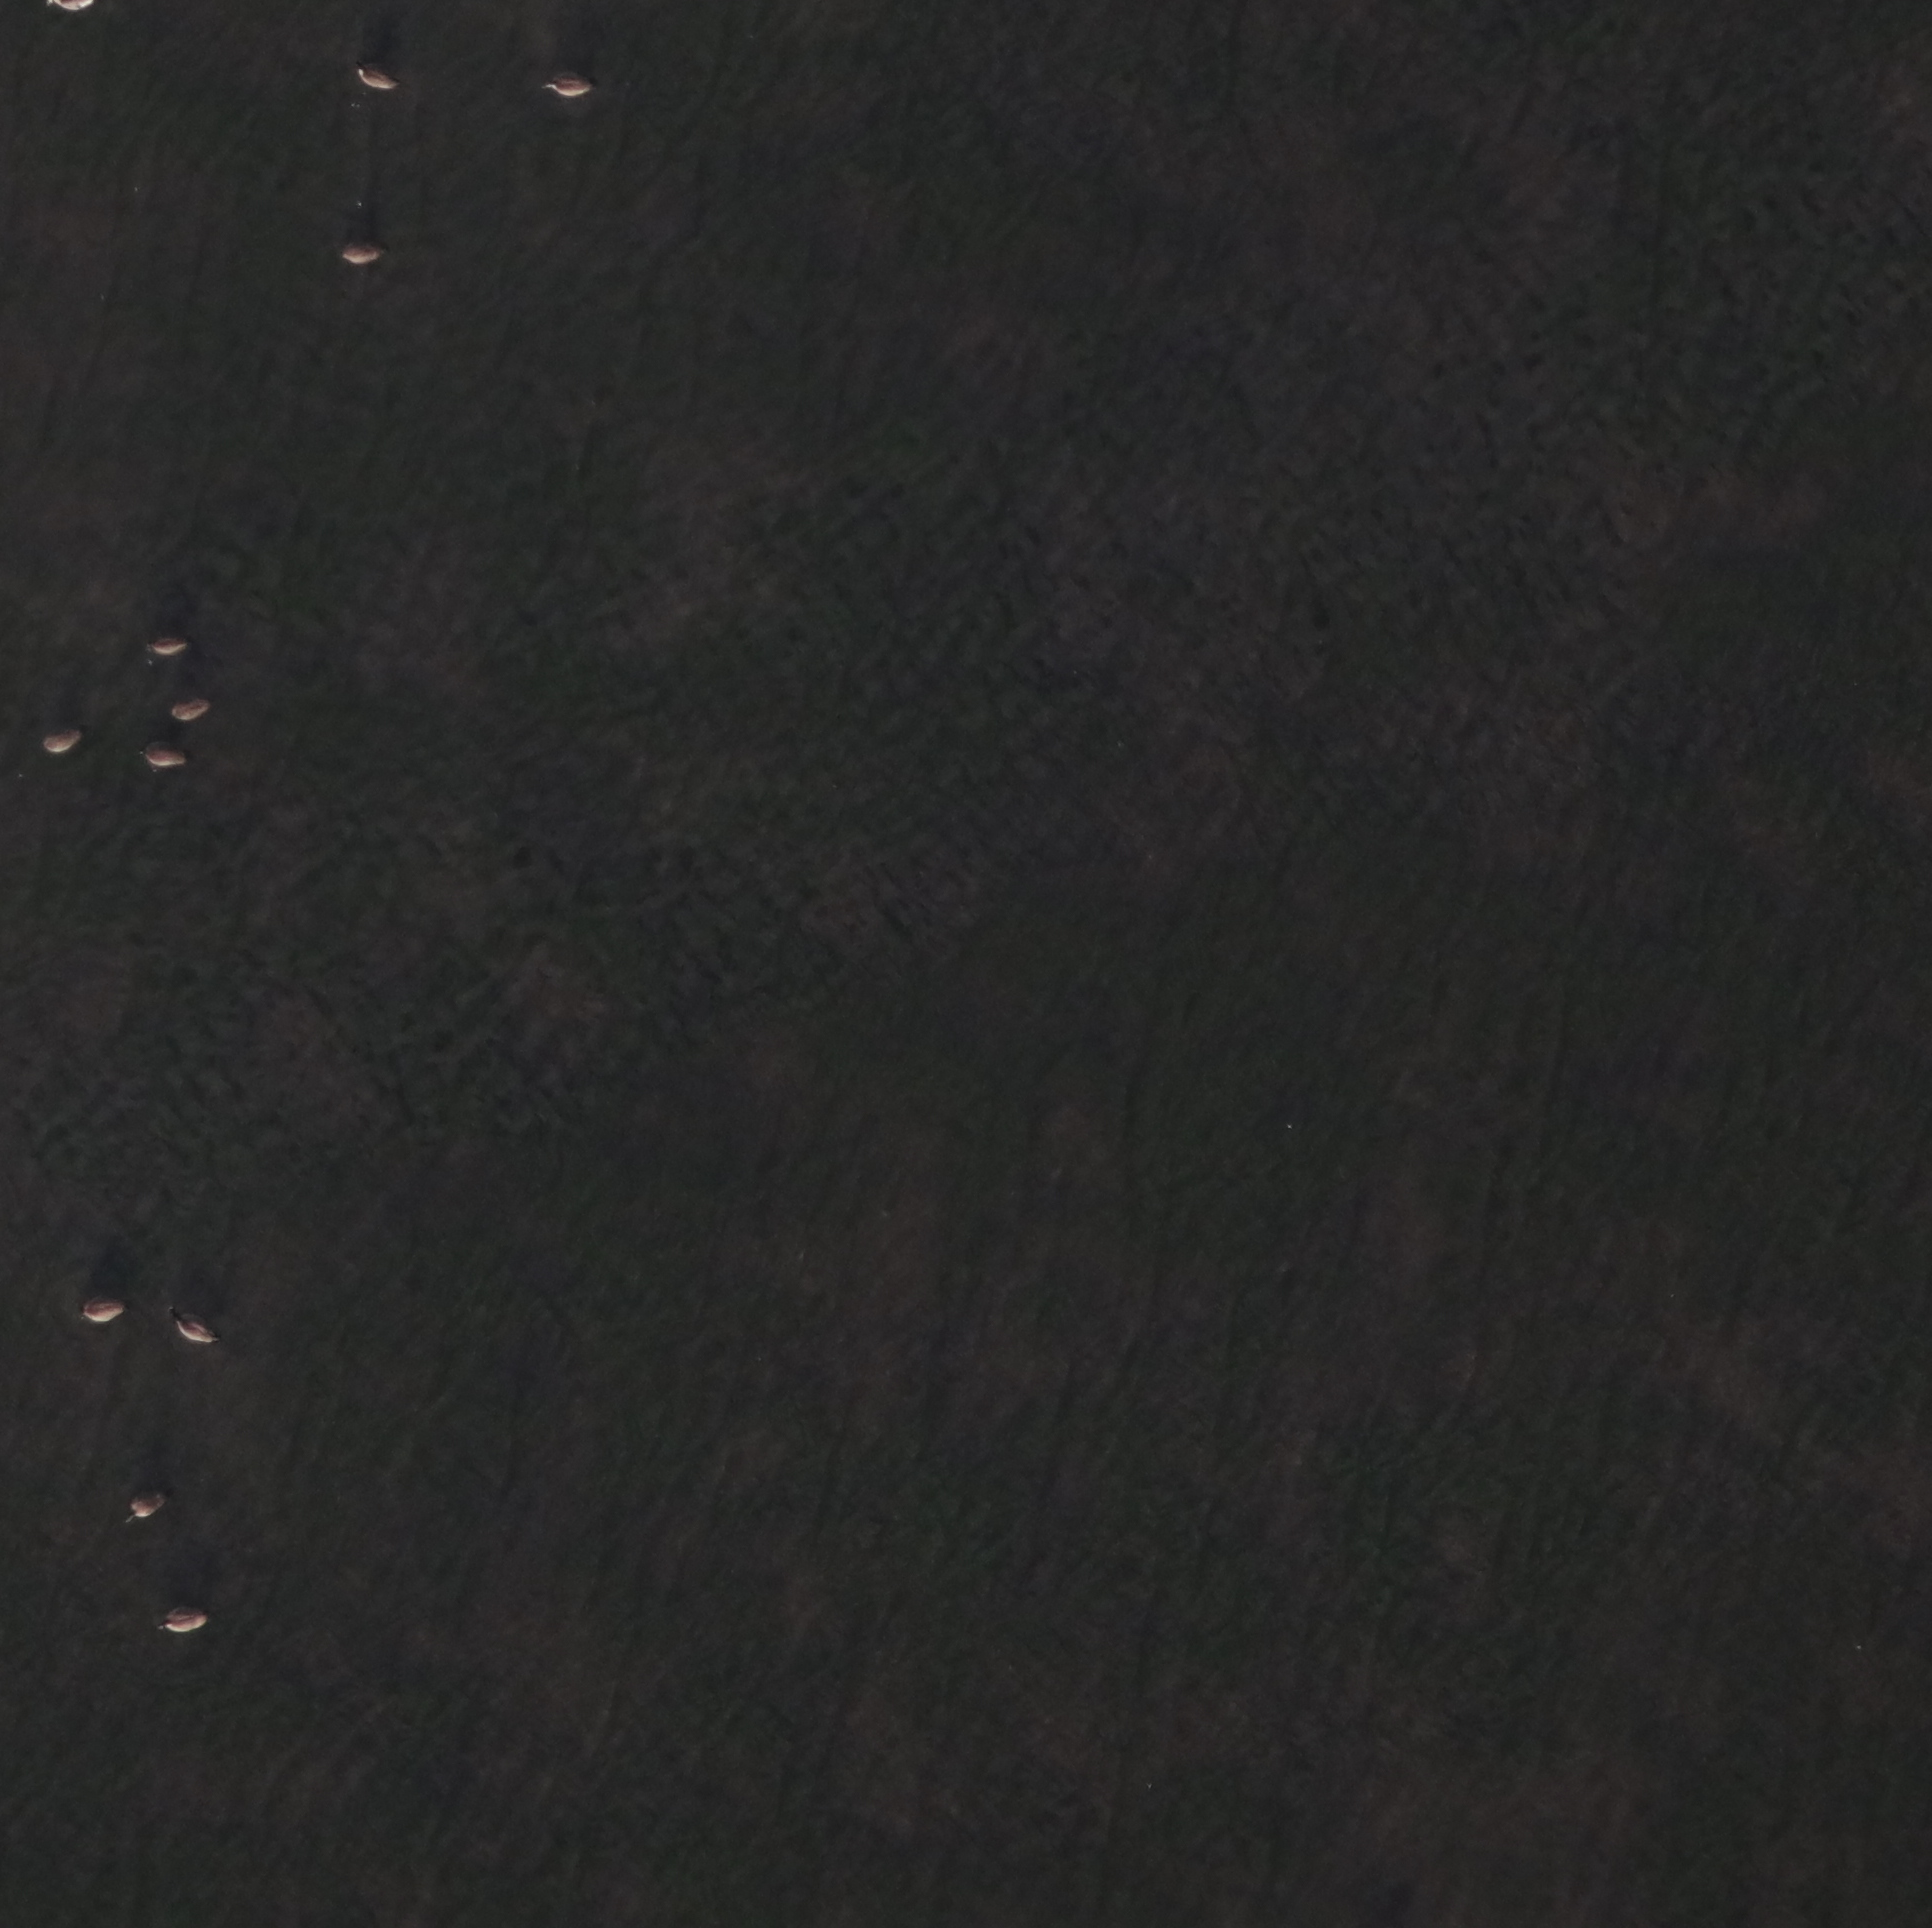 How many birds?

12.